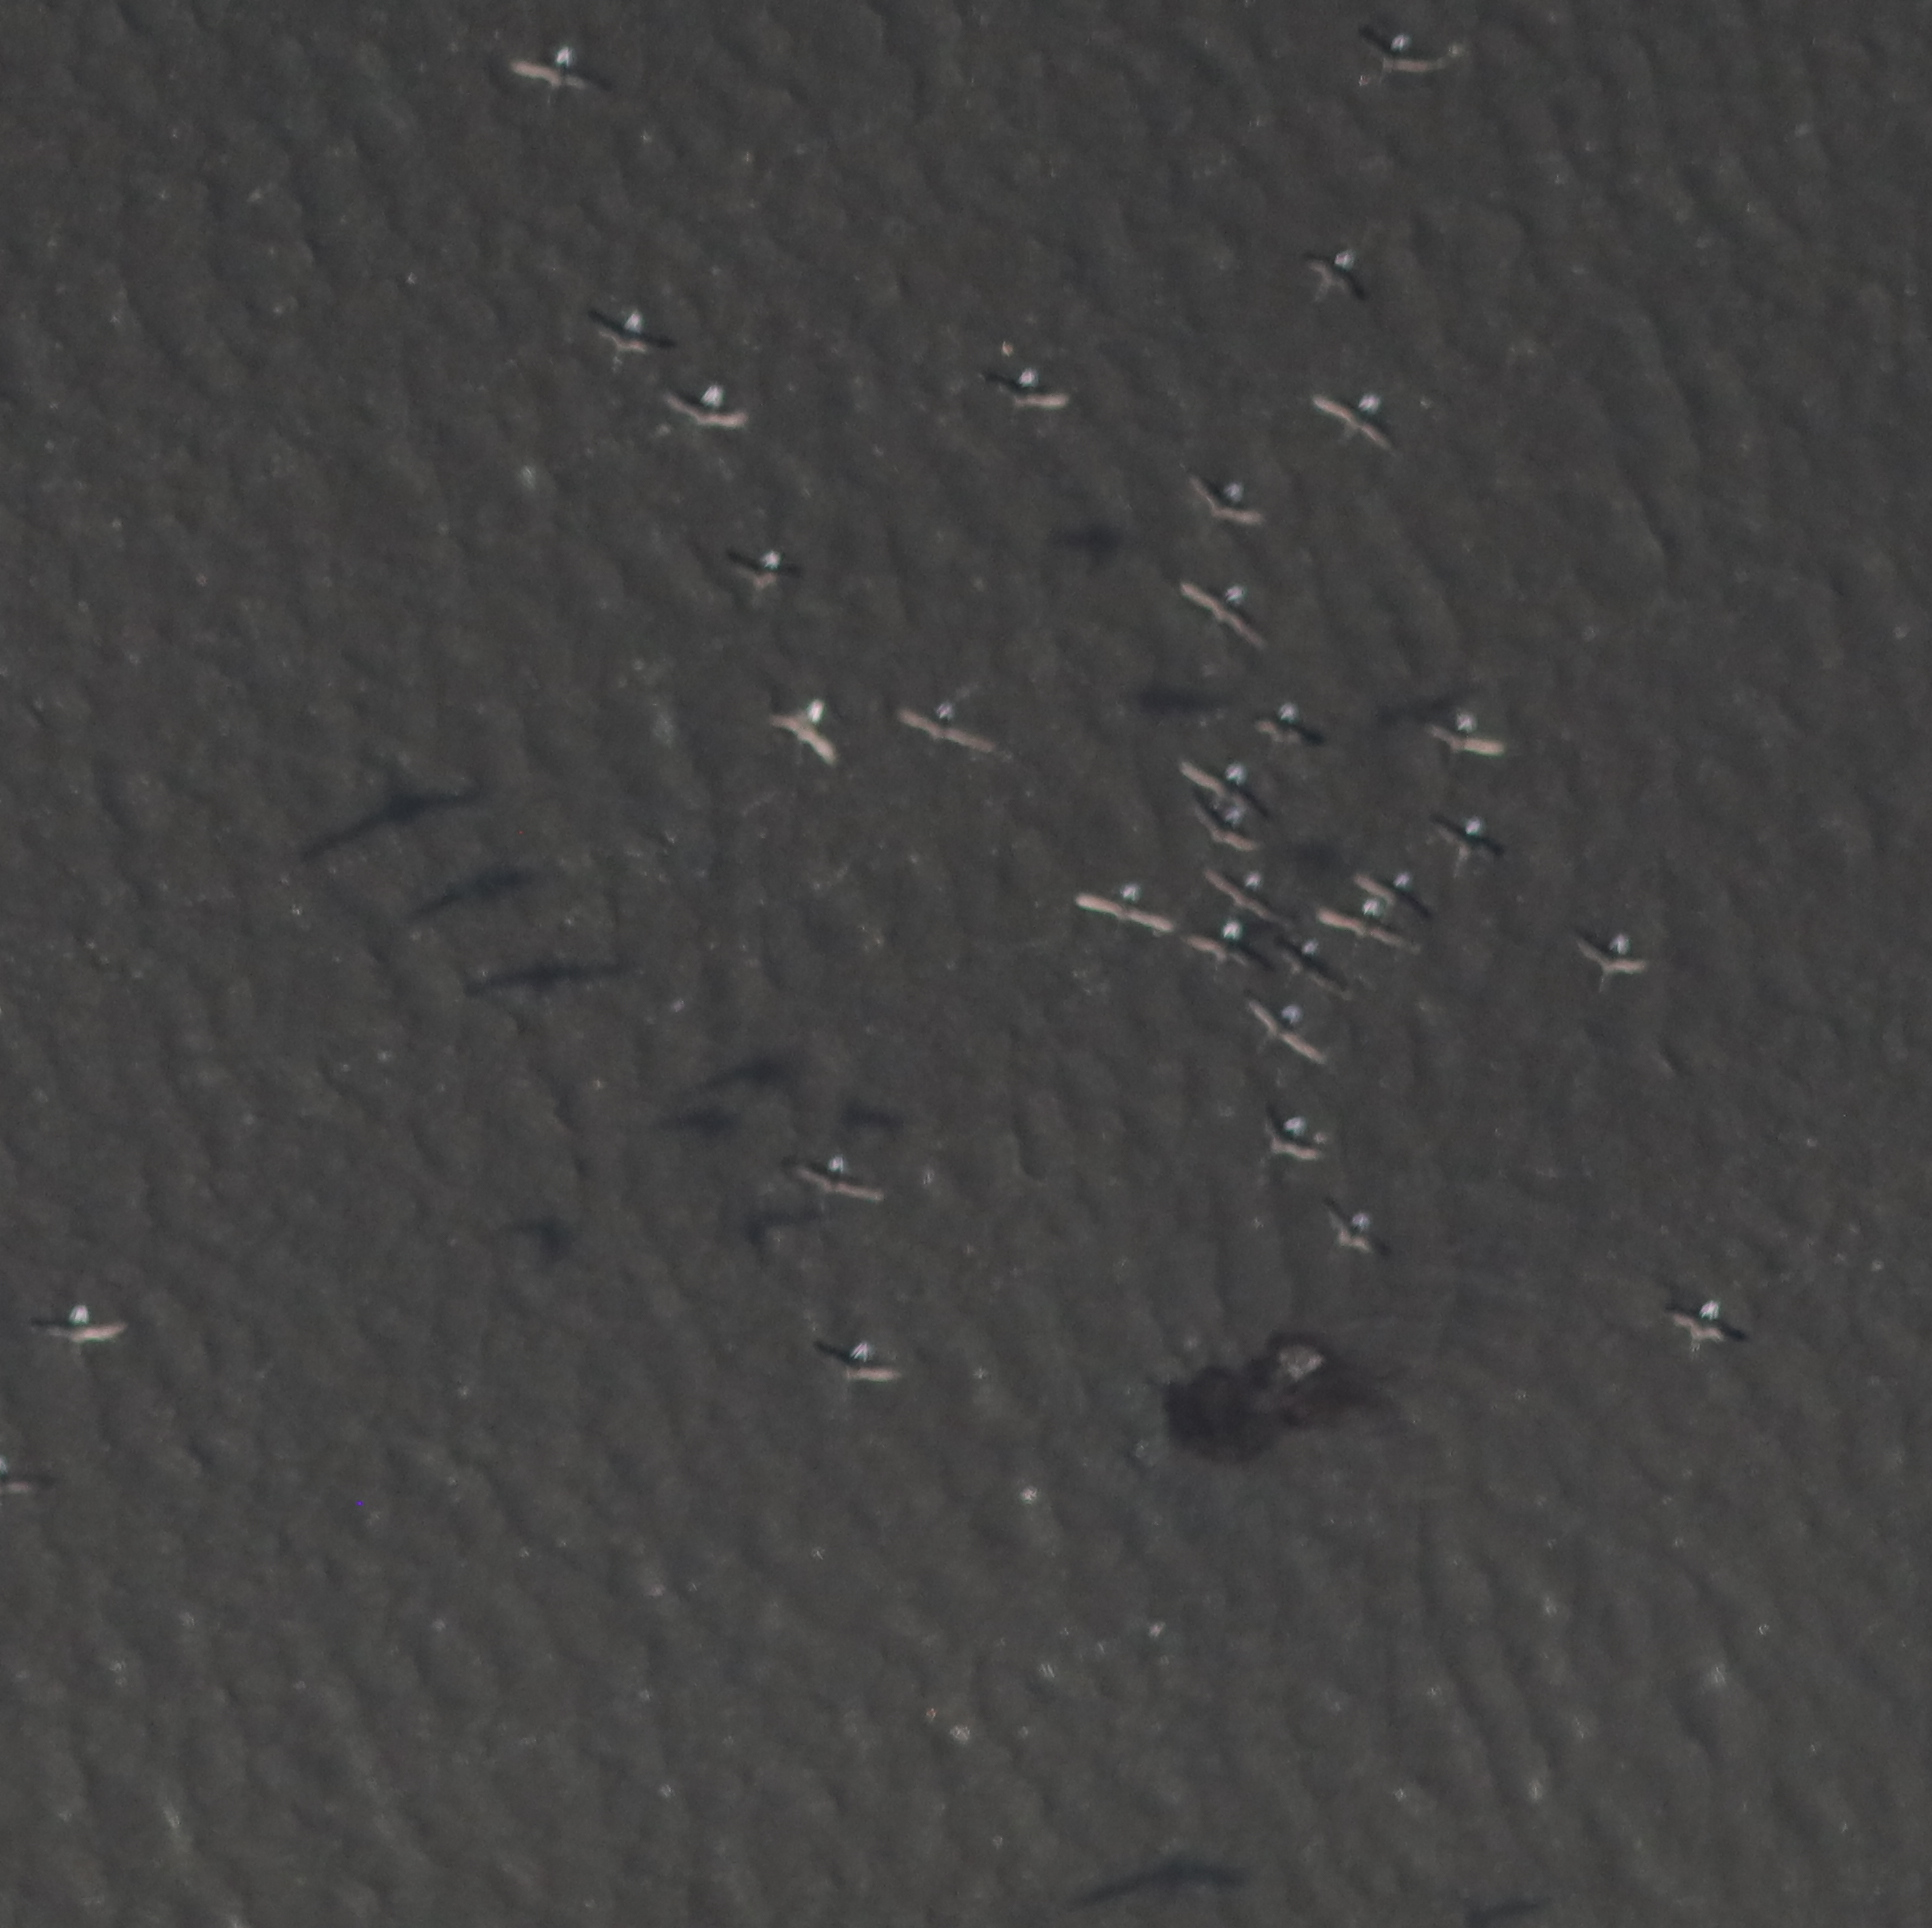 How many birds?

31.